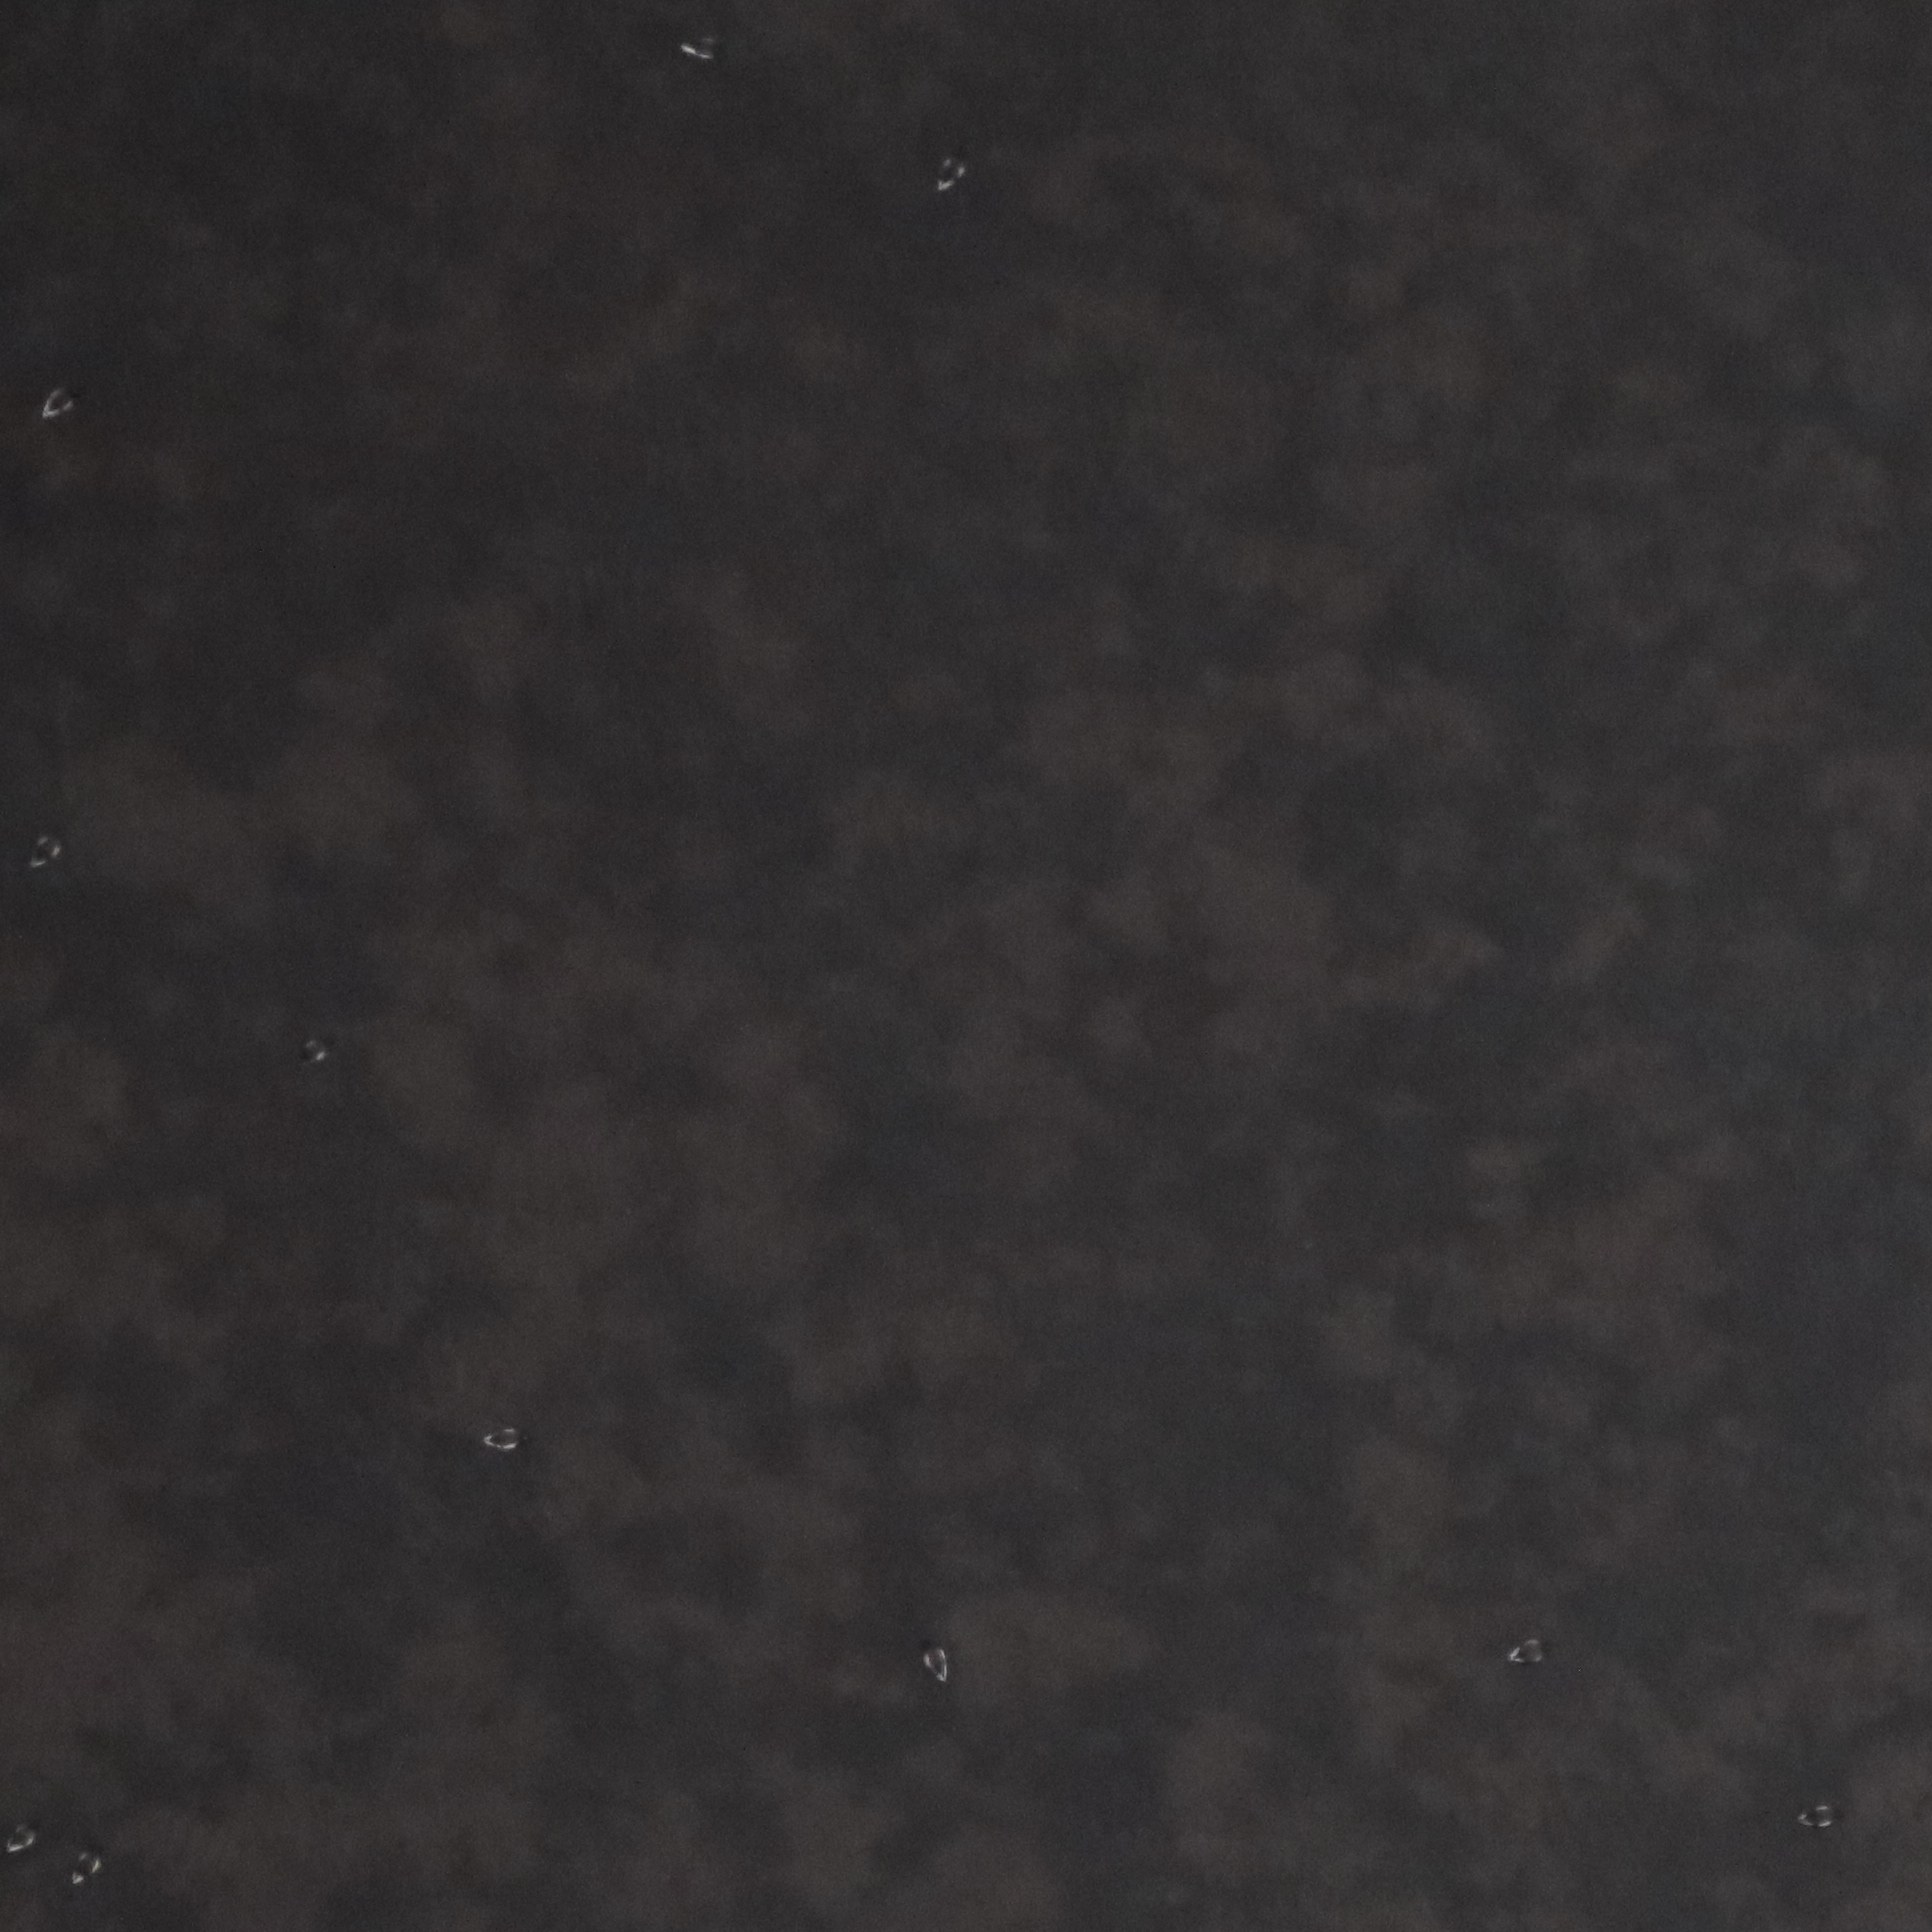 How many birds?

11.